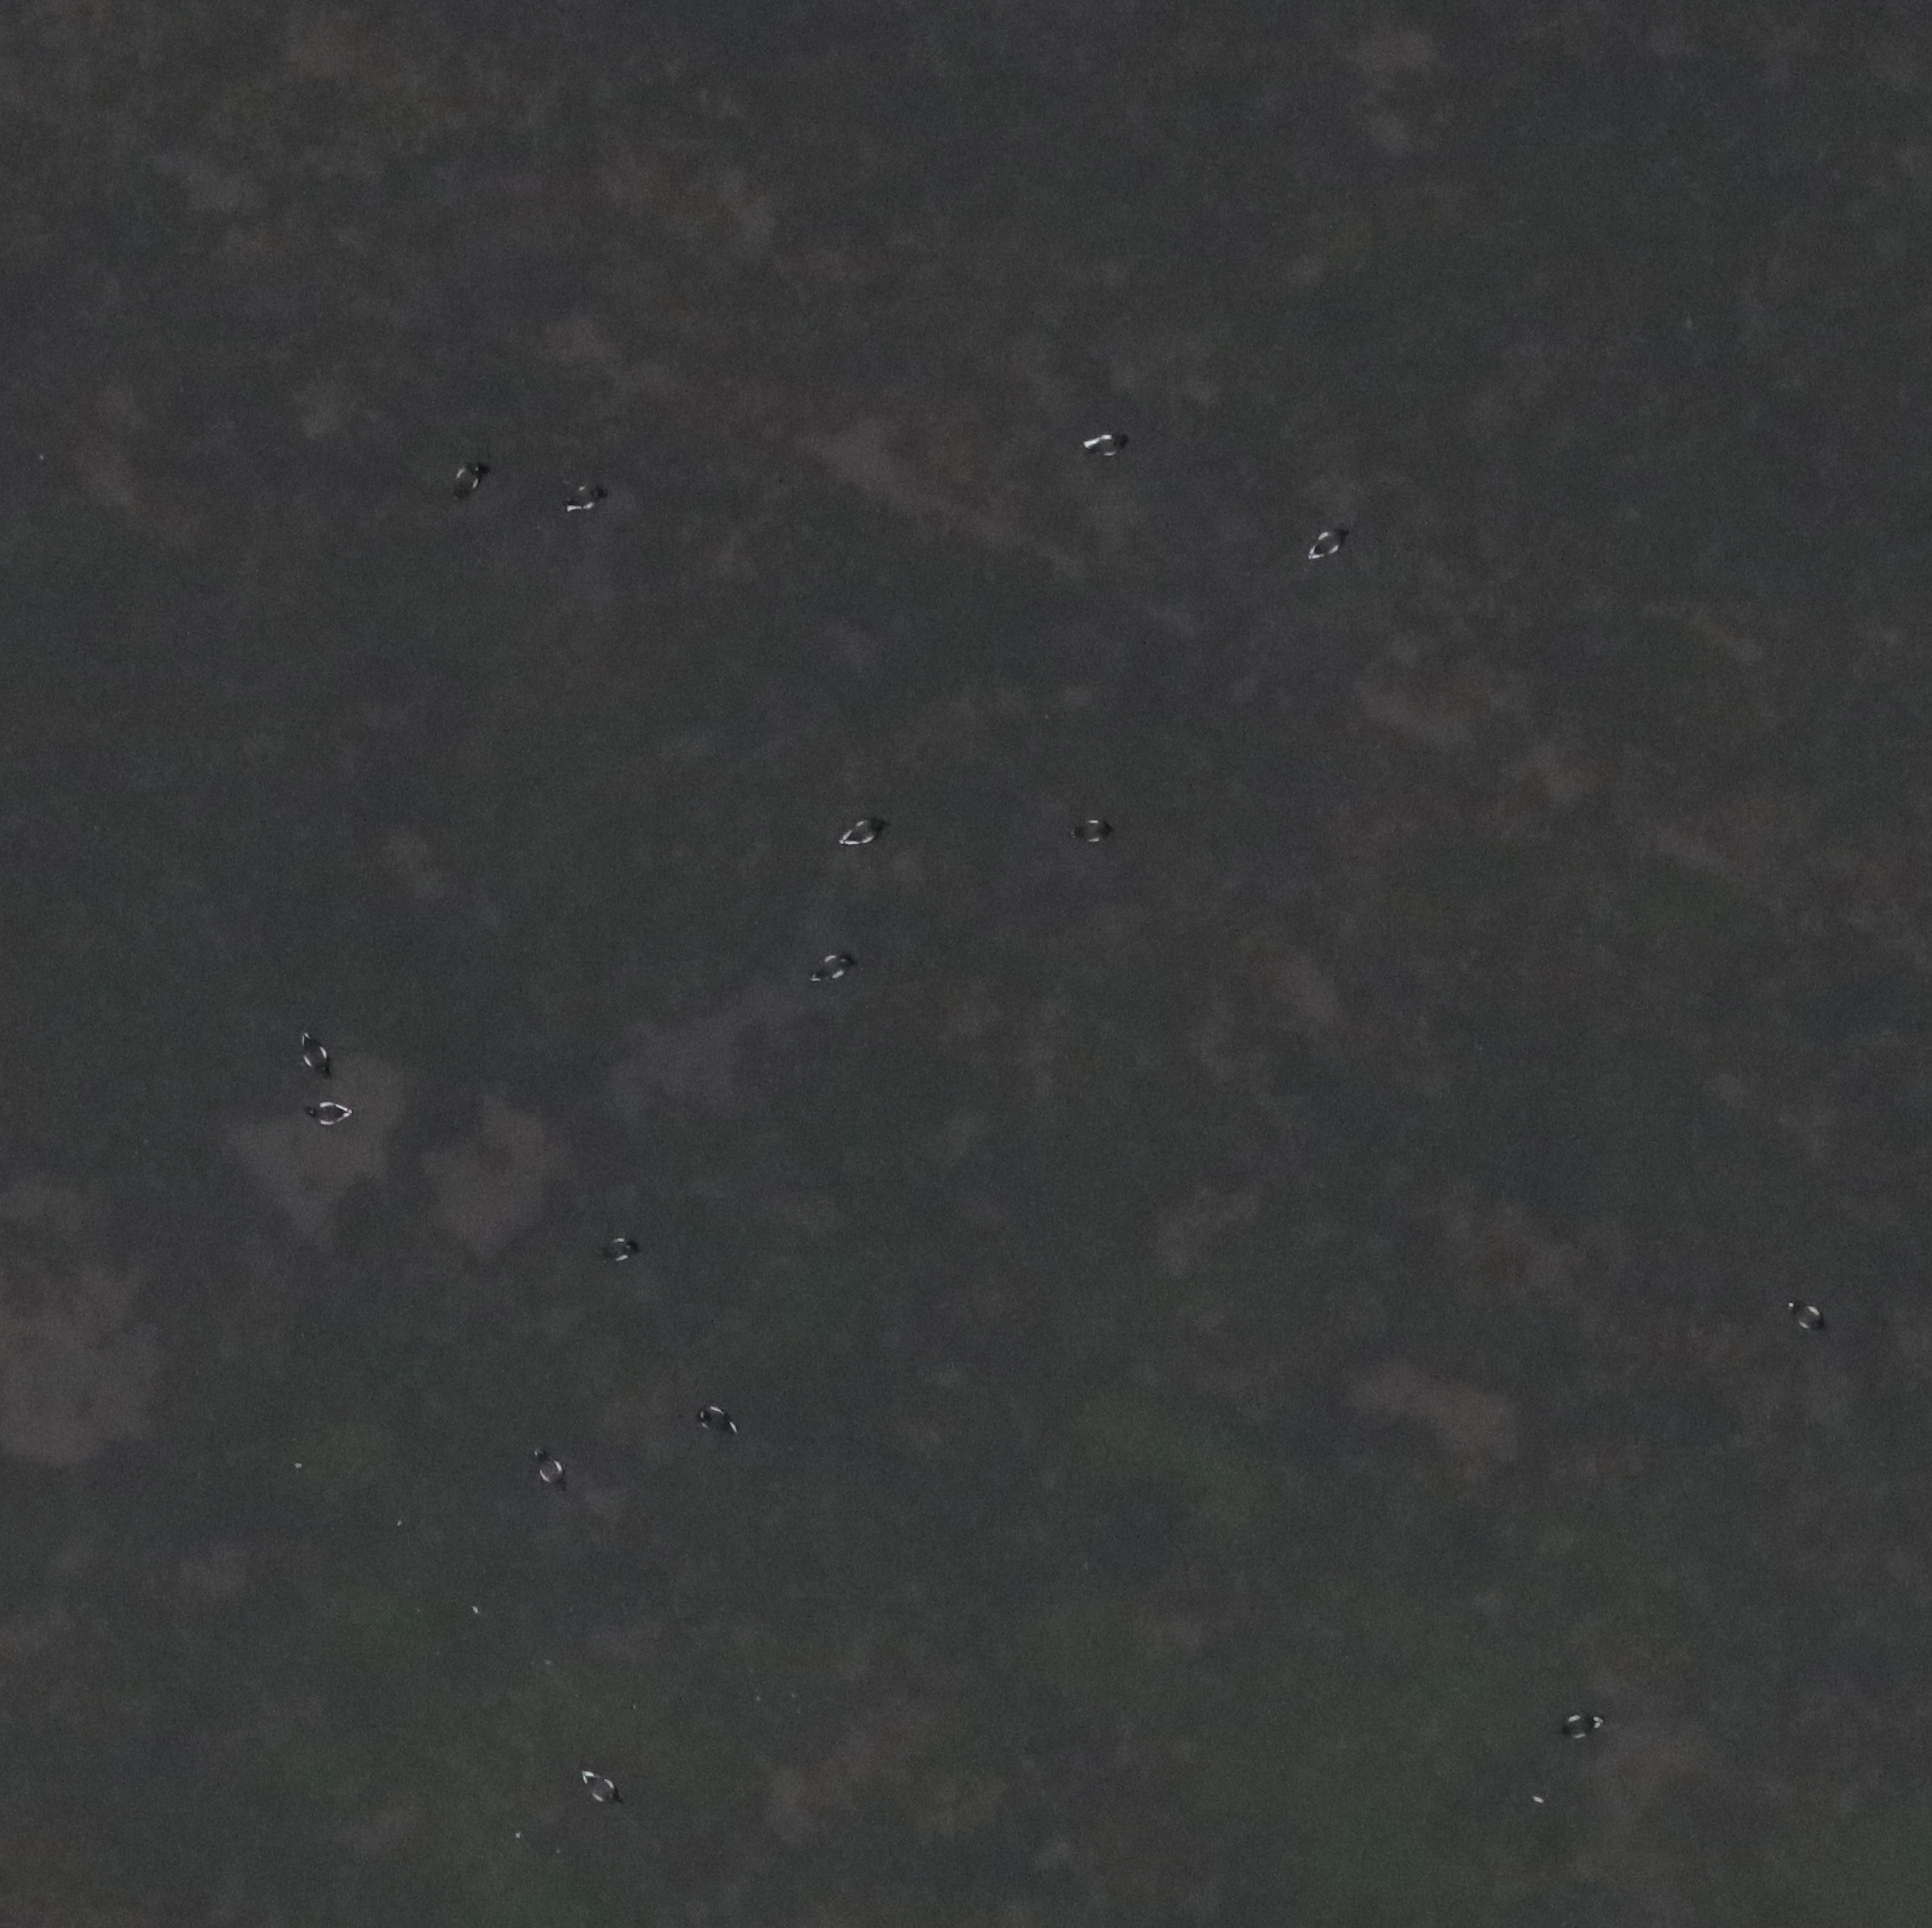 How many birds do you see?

15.